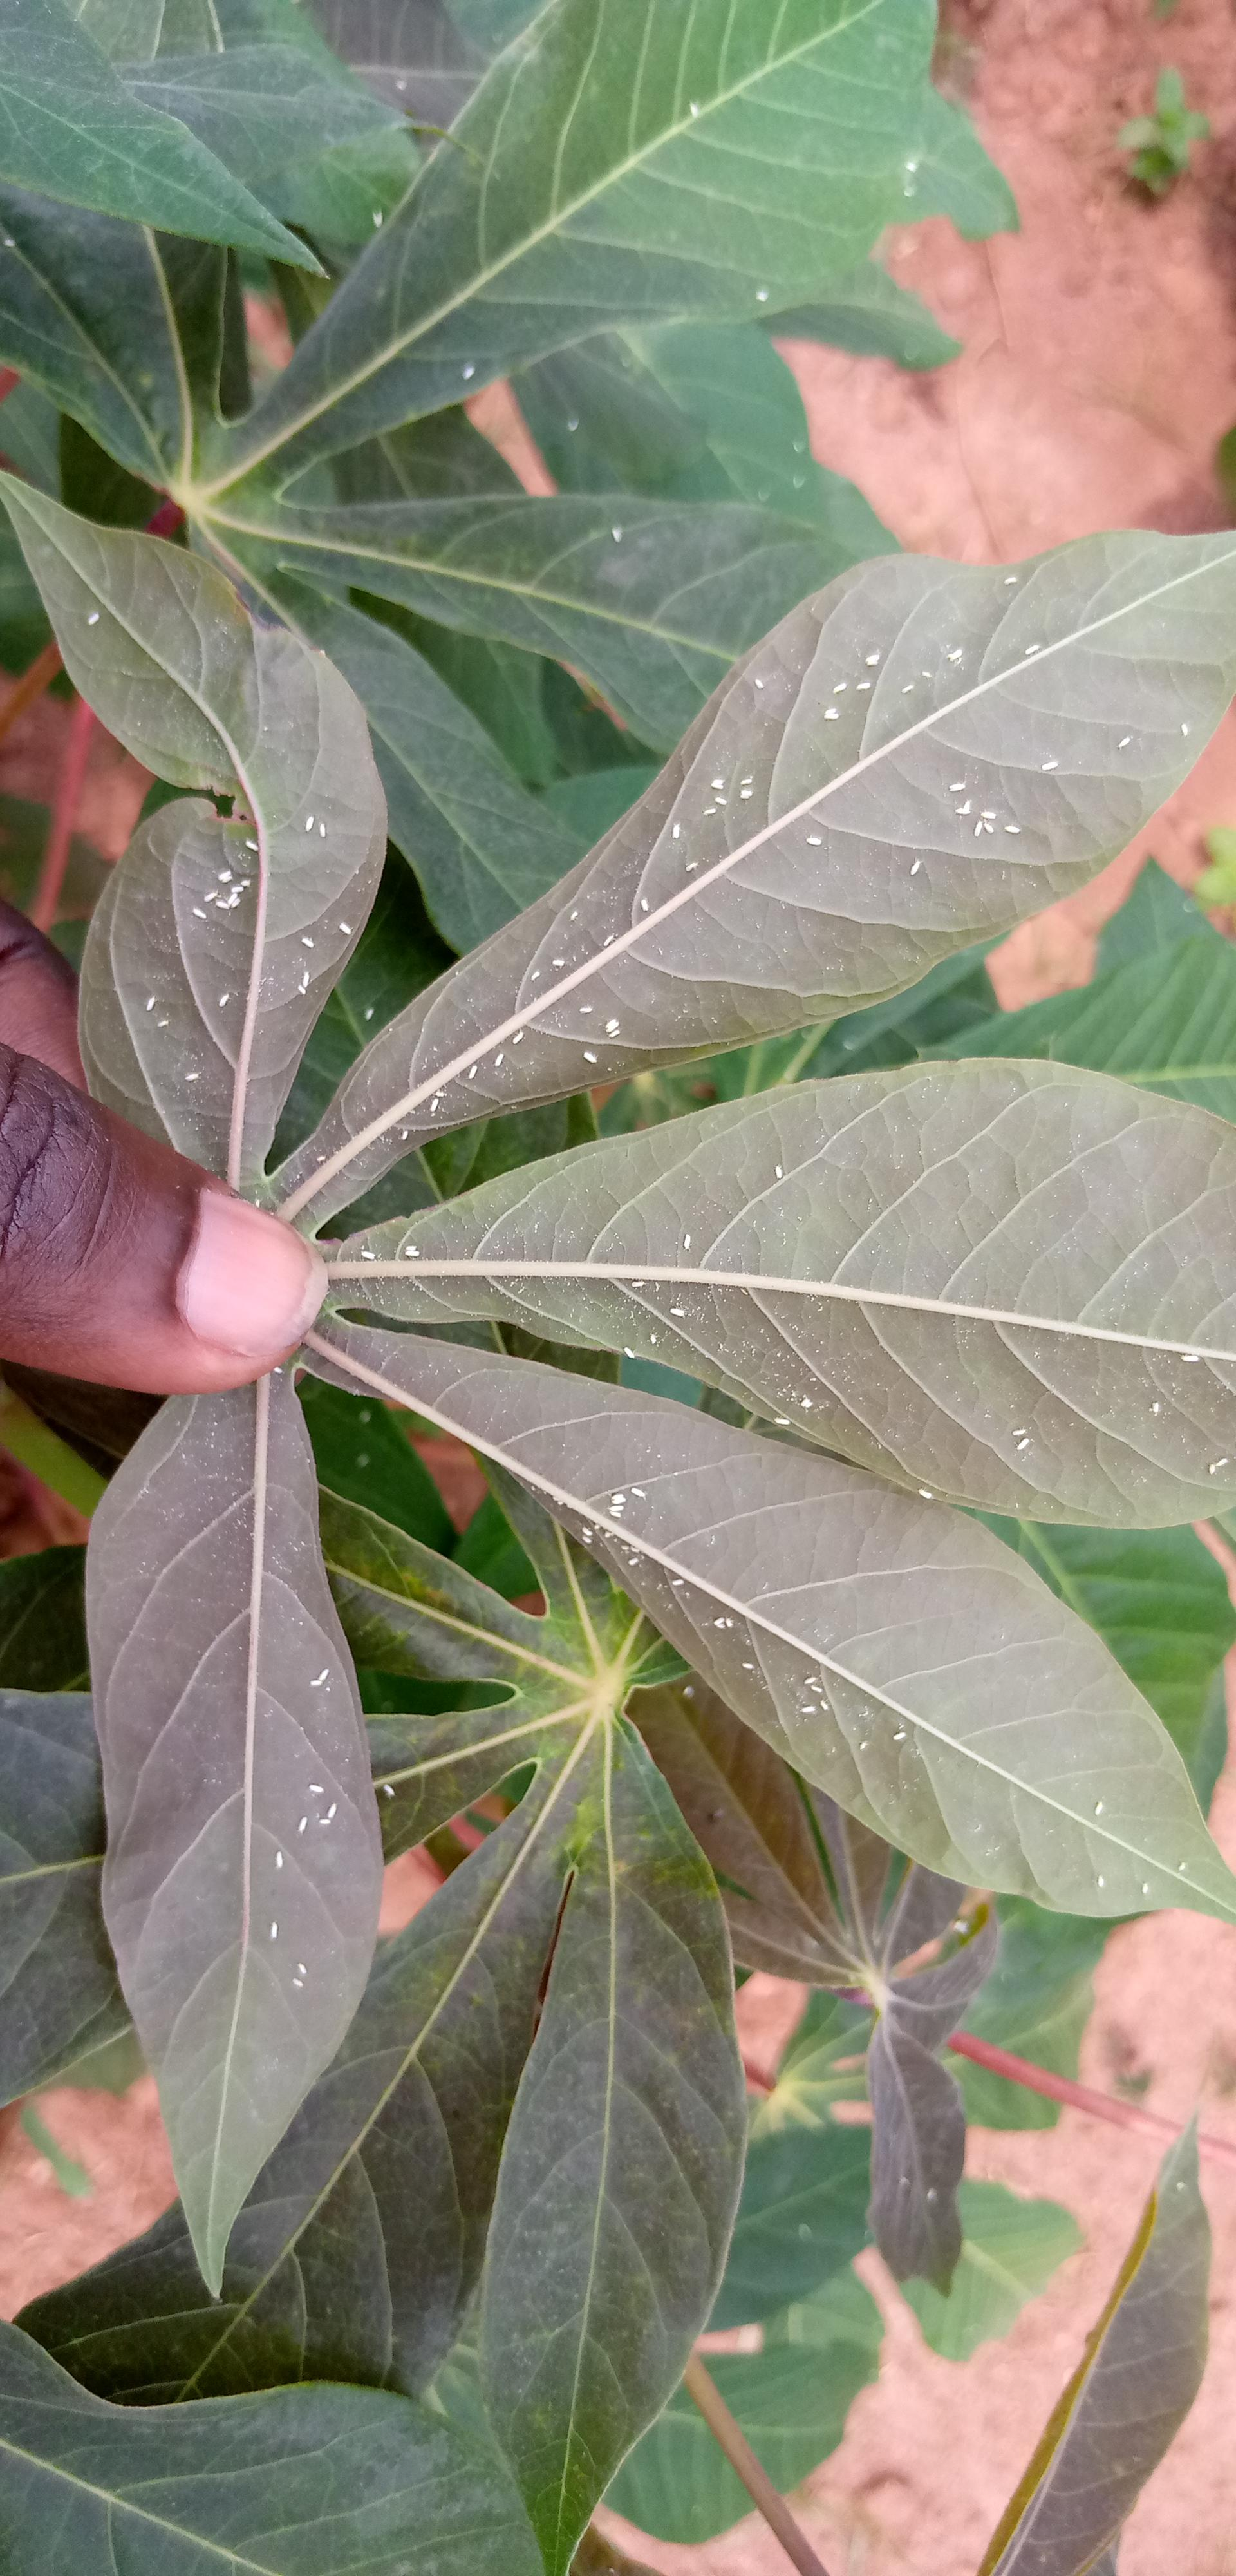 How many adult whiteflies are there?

102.